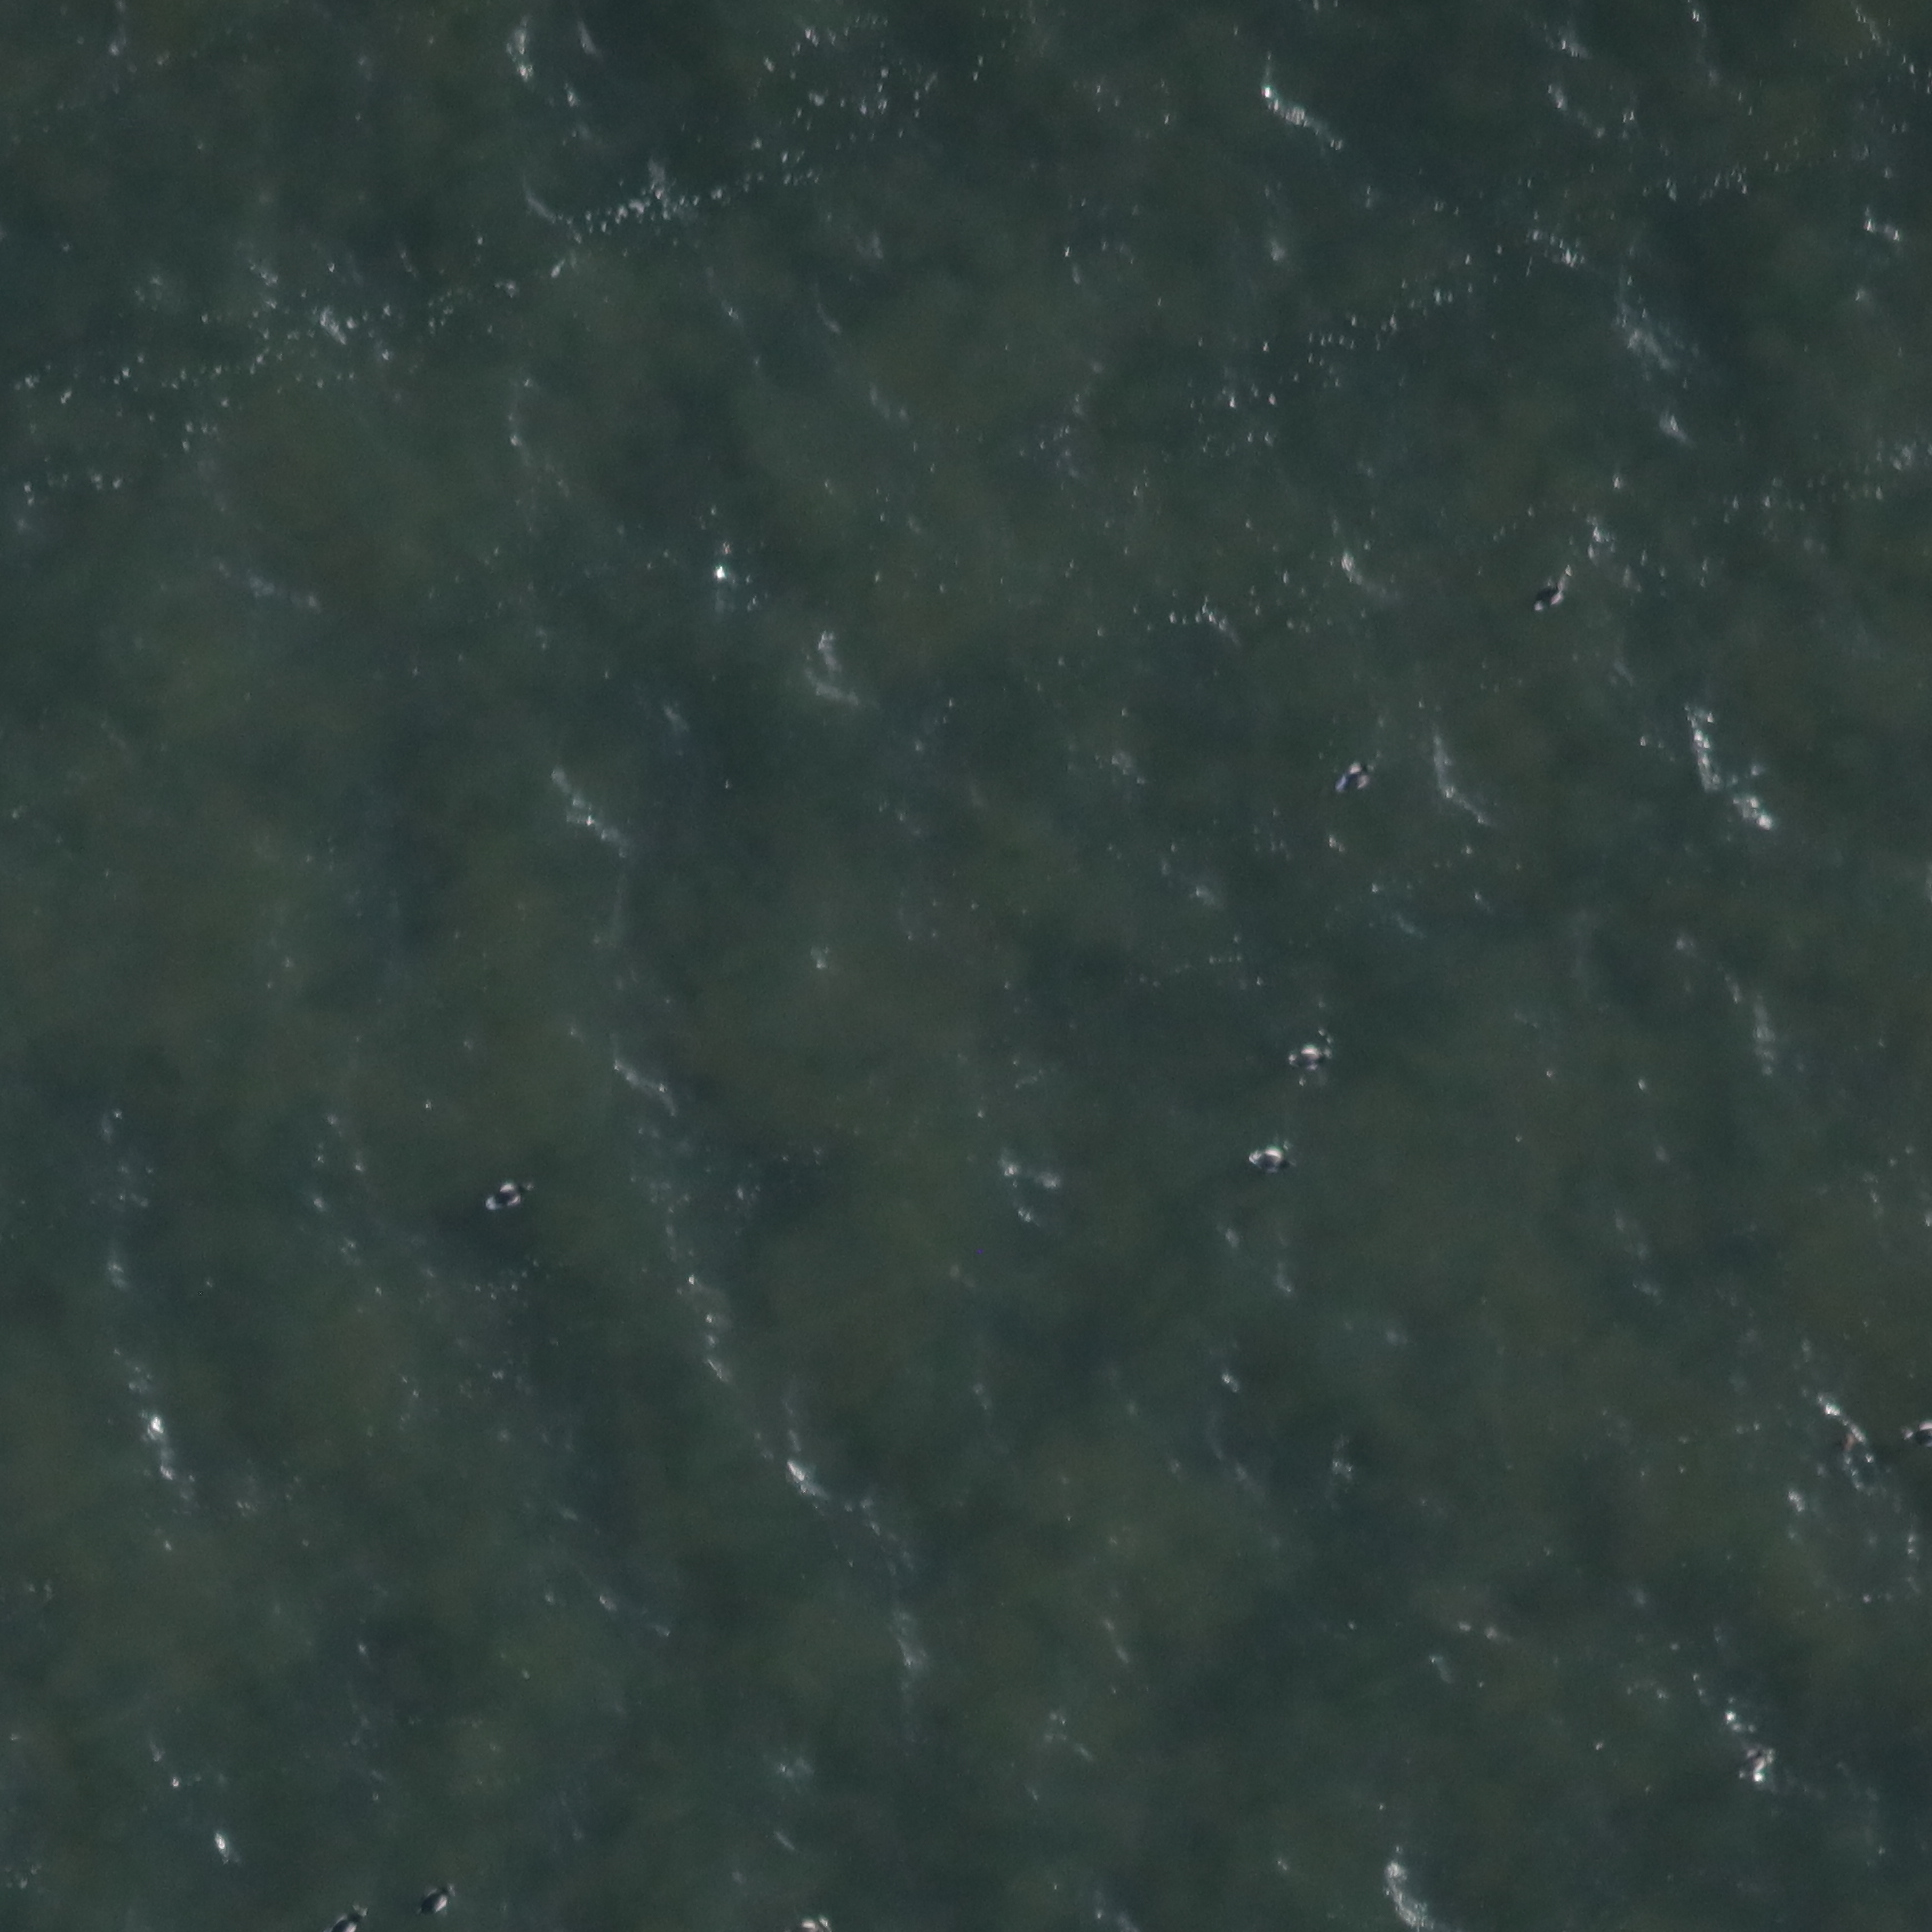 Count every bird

11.